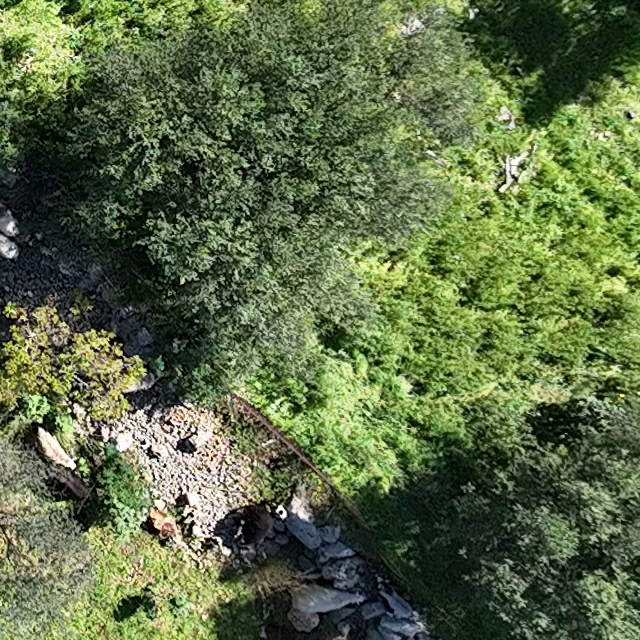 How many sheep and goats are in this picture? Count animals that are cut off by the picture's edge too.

8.